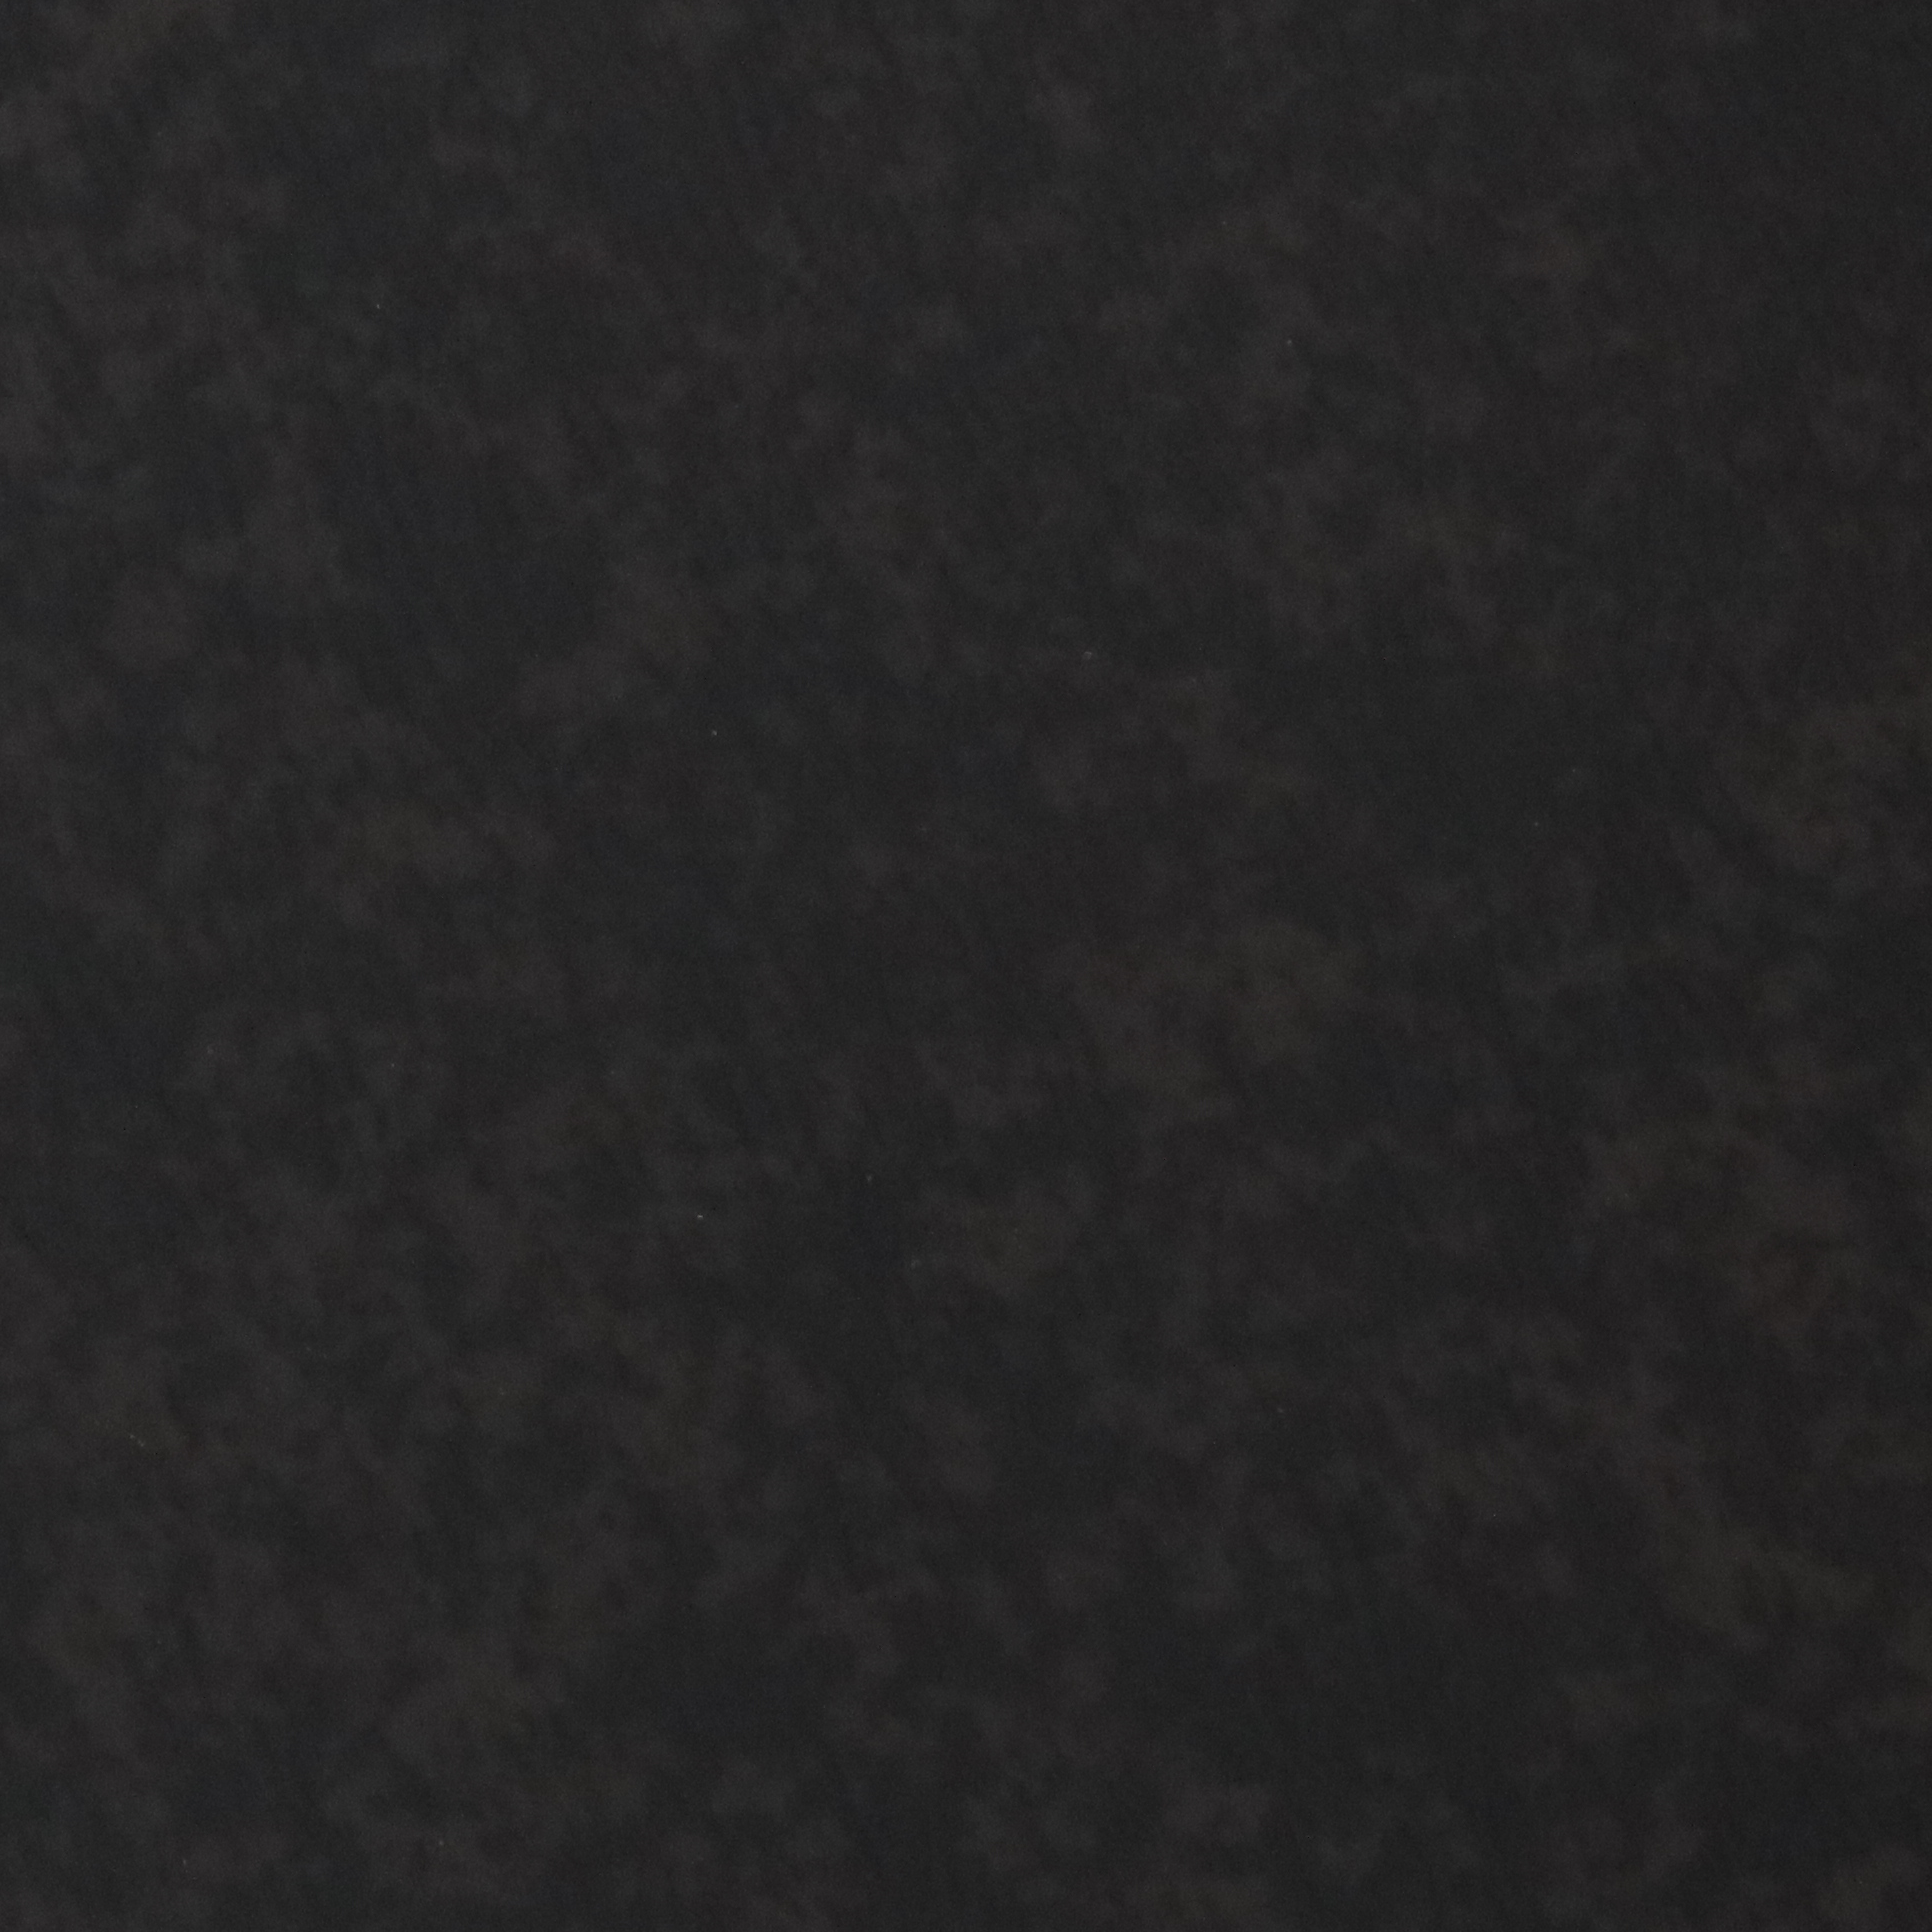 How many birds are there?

0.